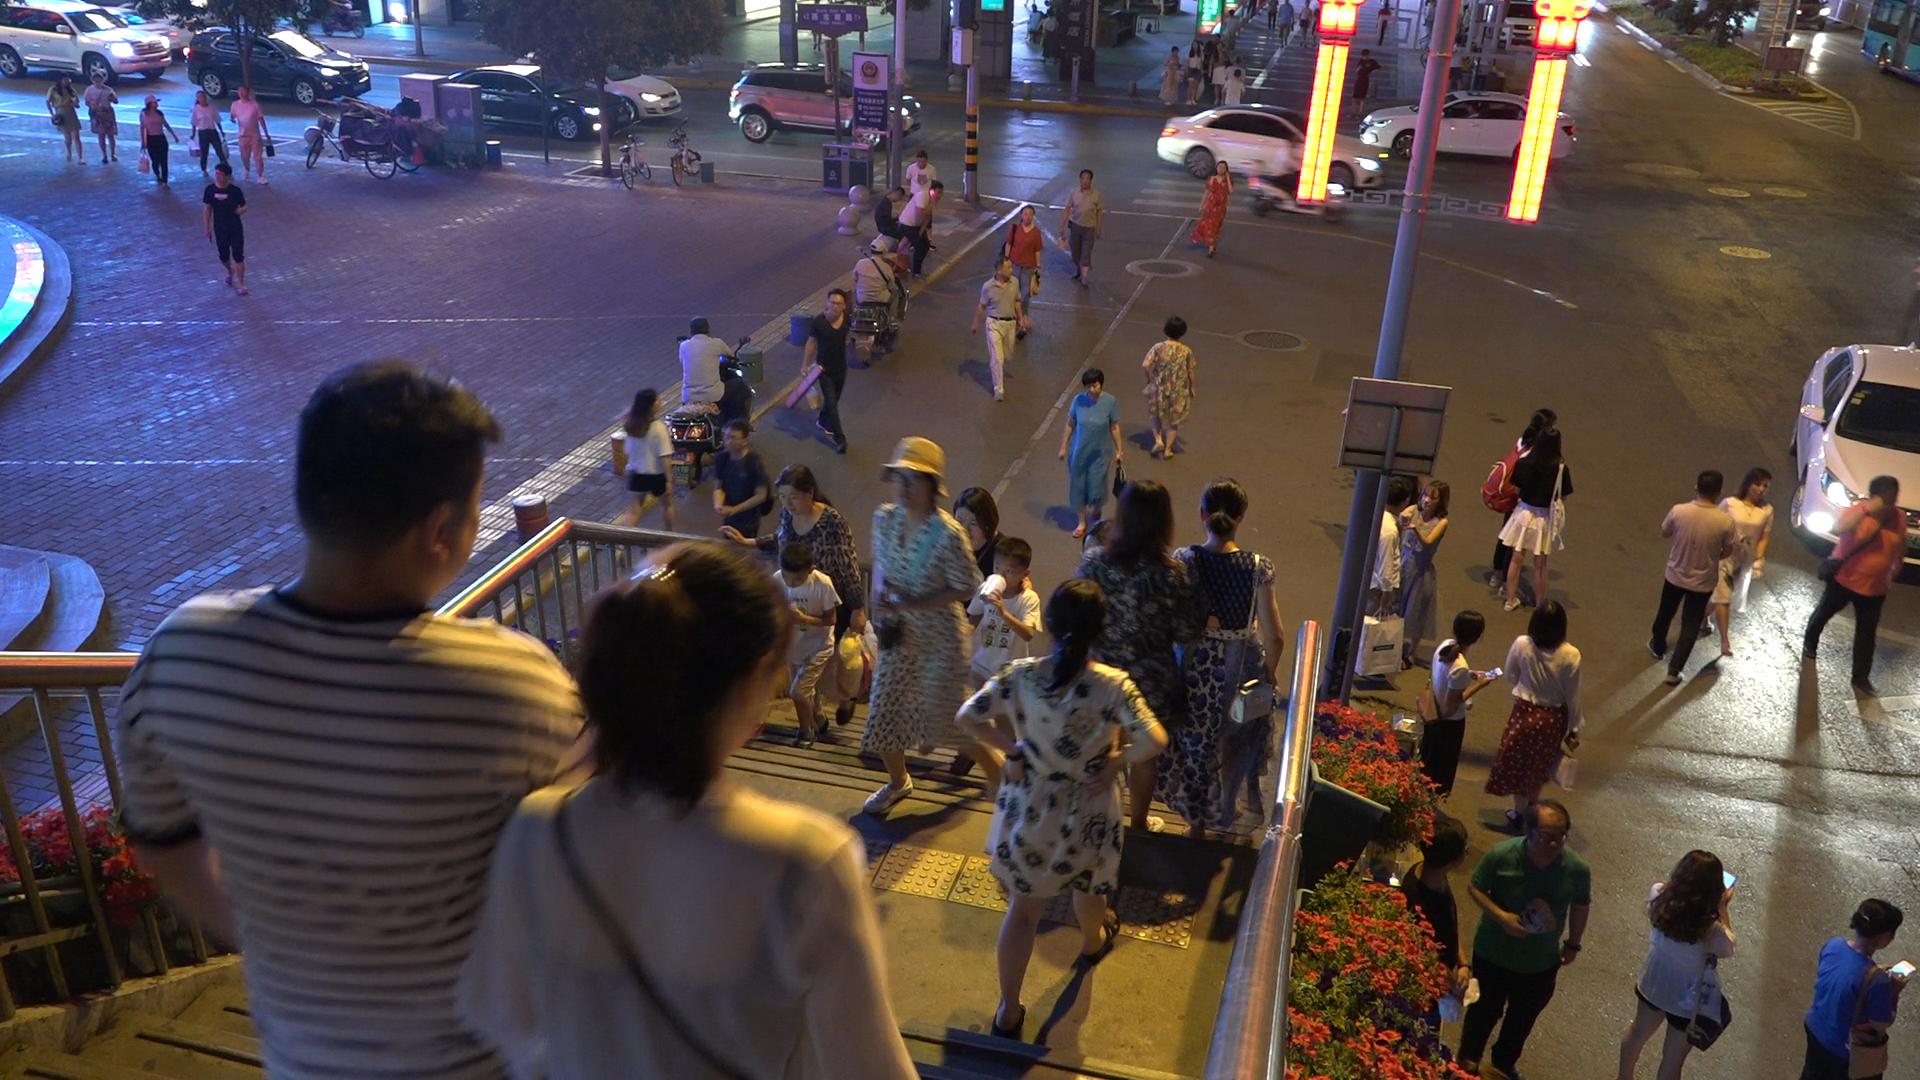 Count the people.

60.